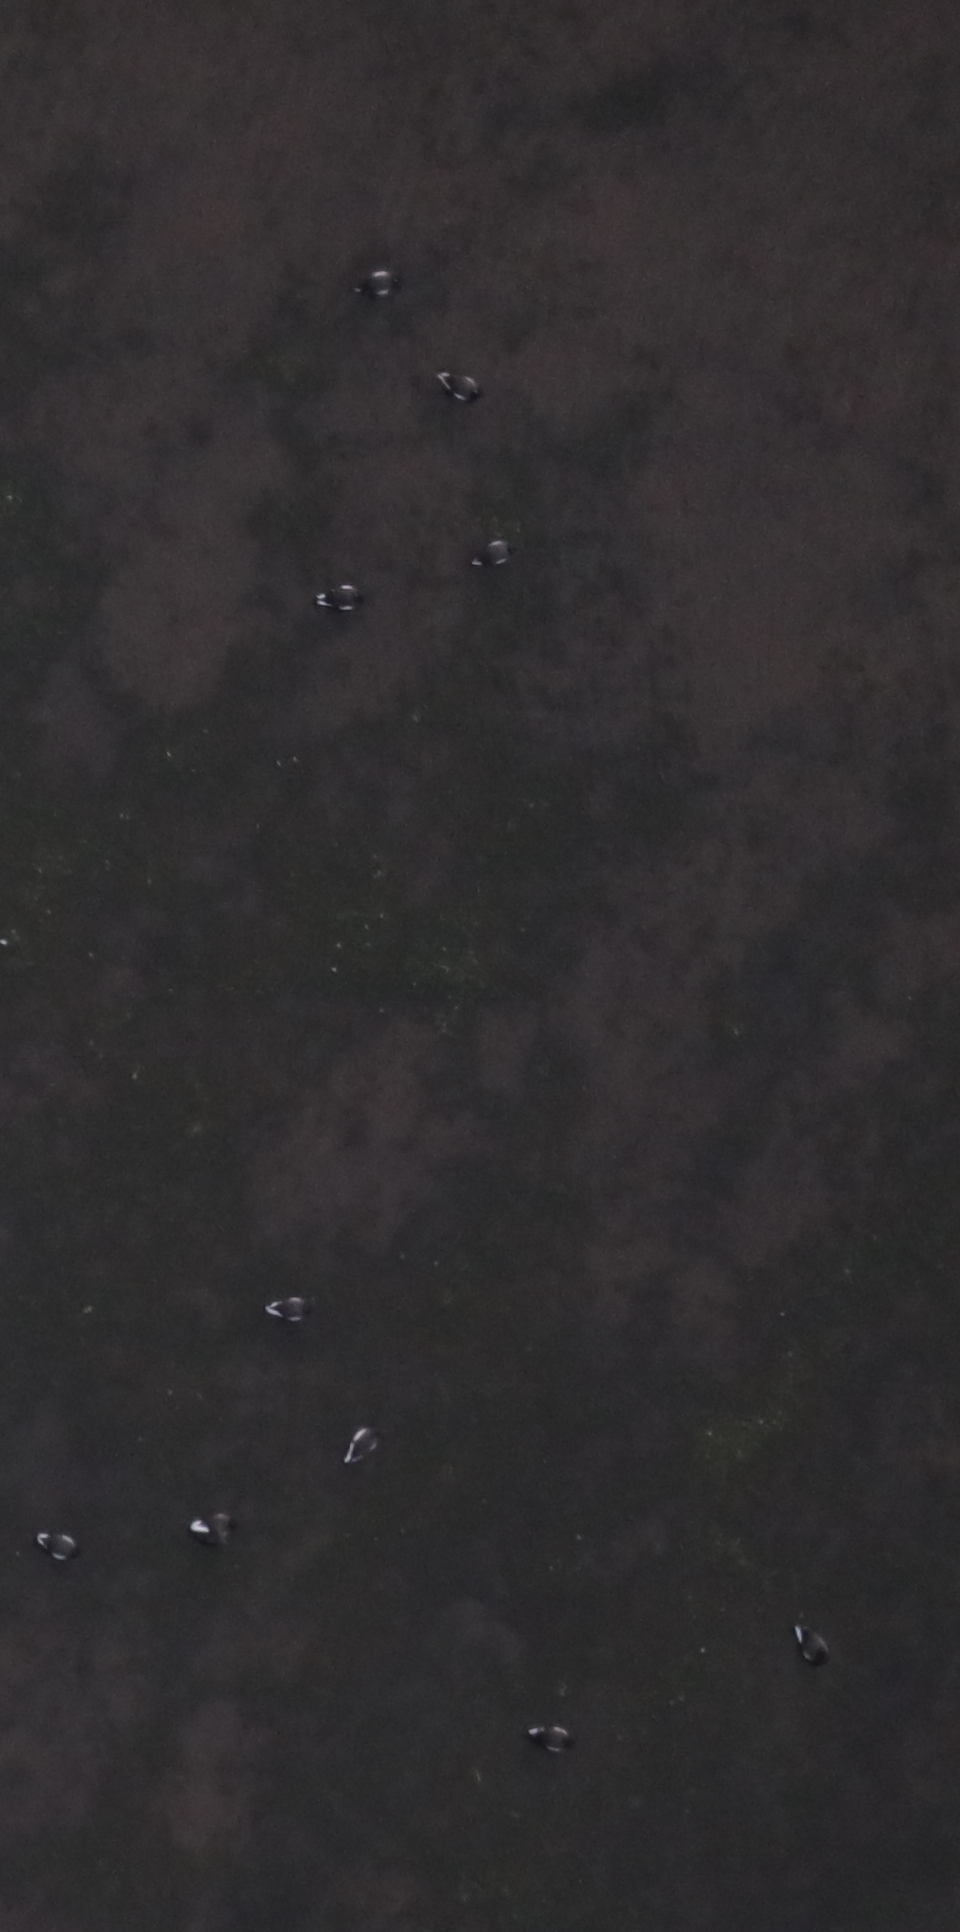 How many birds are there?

10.